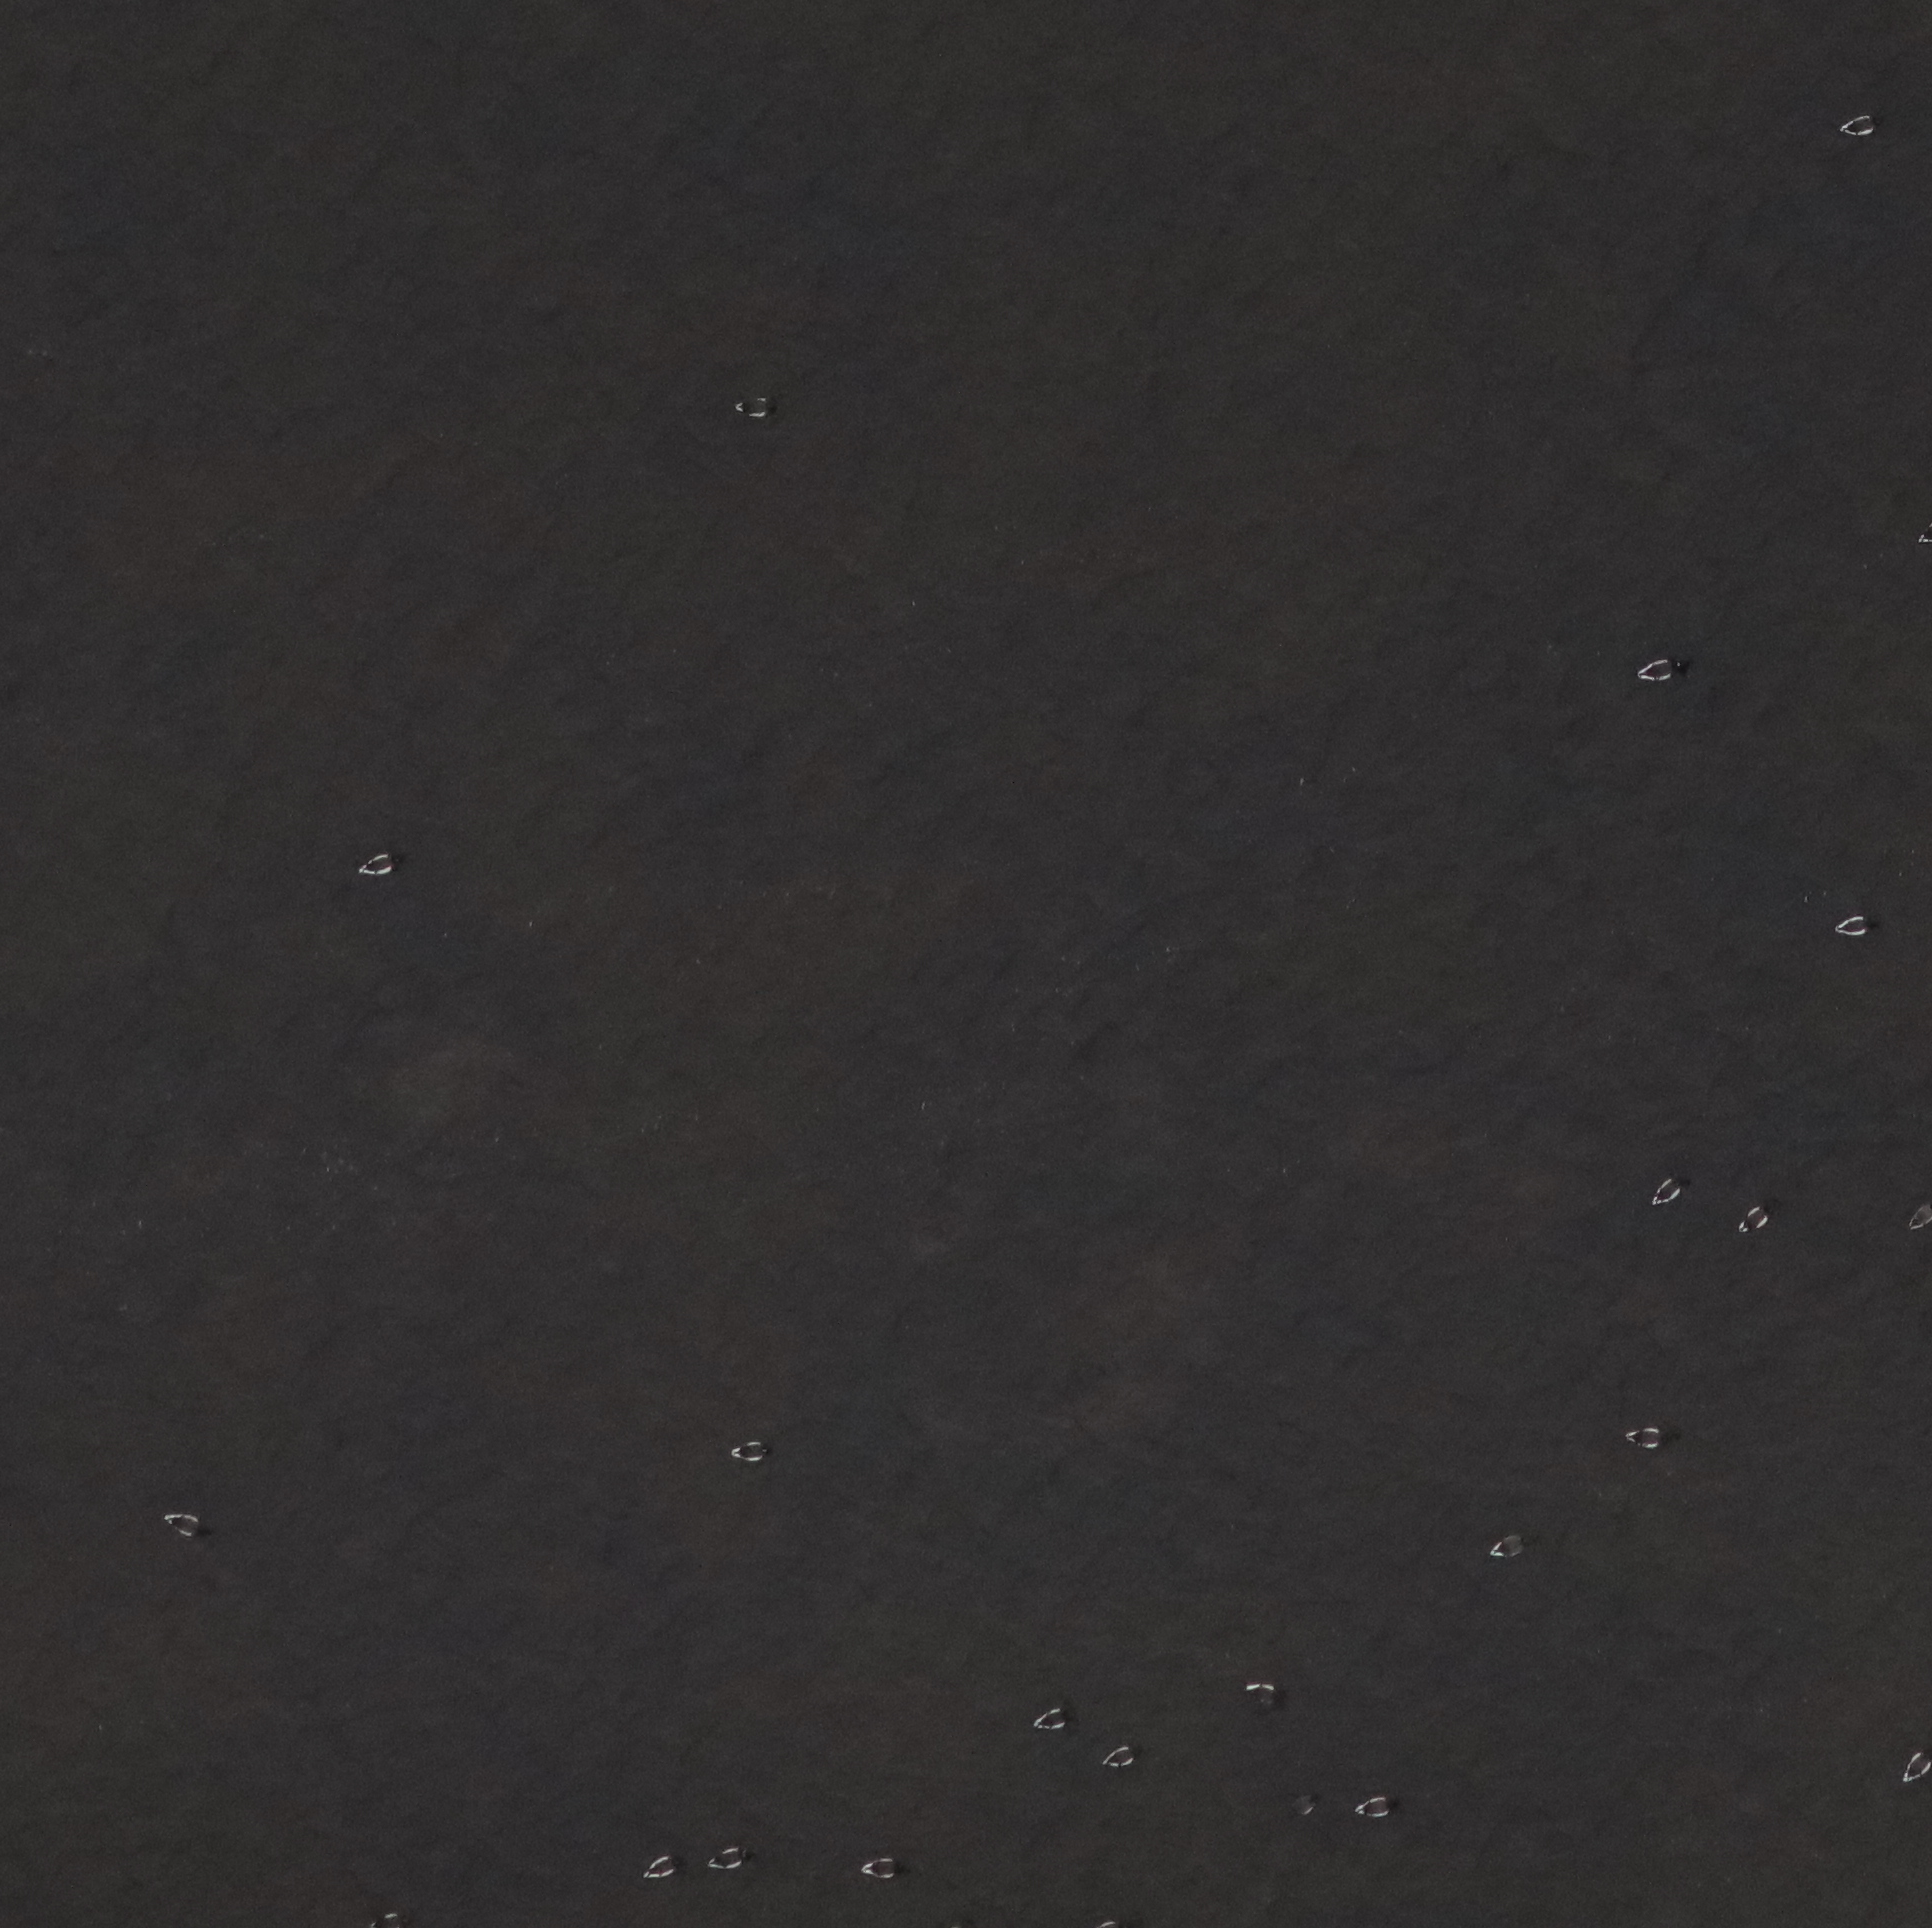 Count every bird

21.